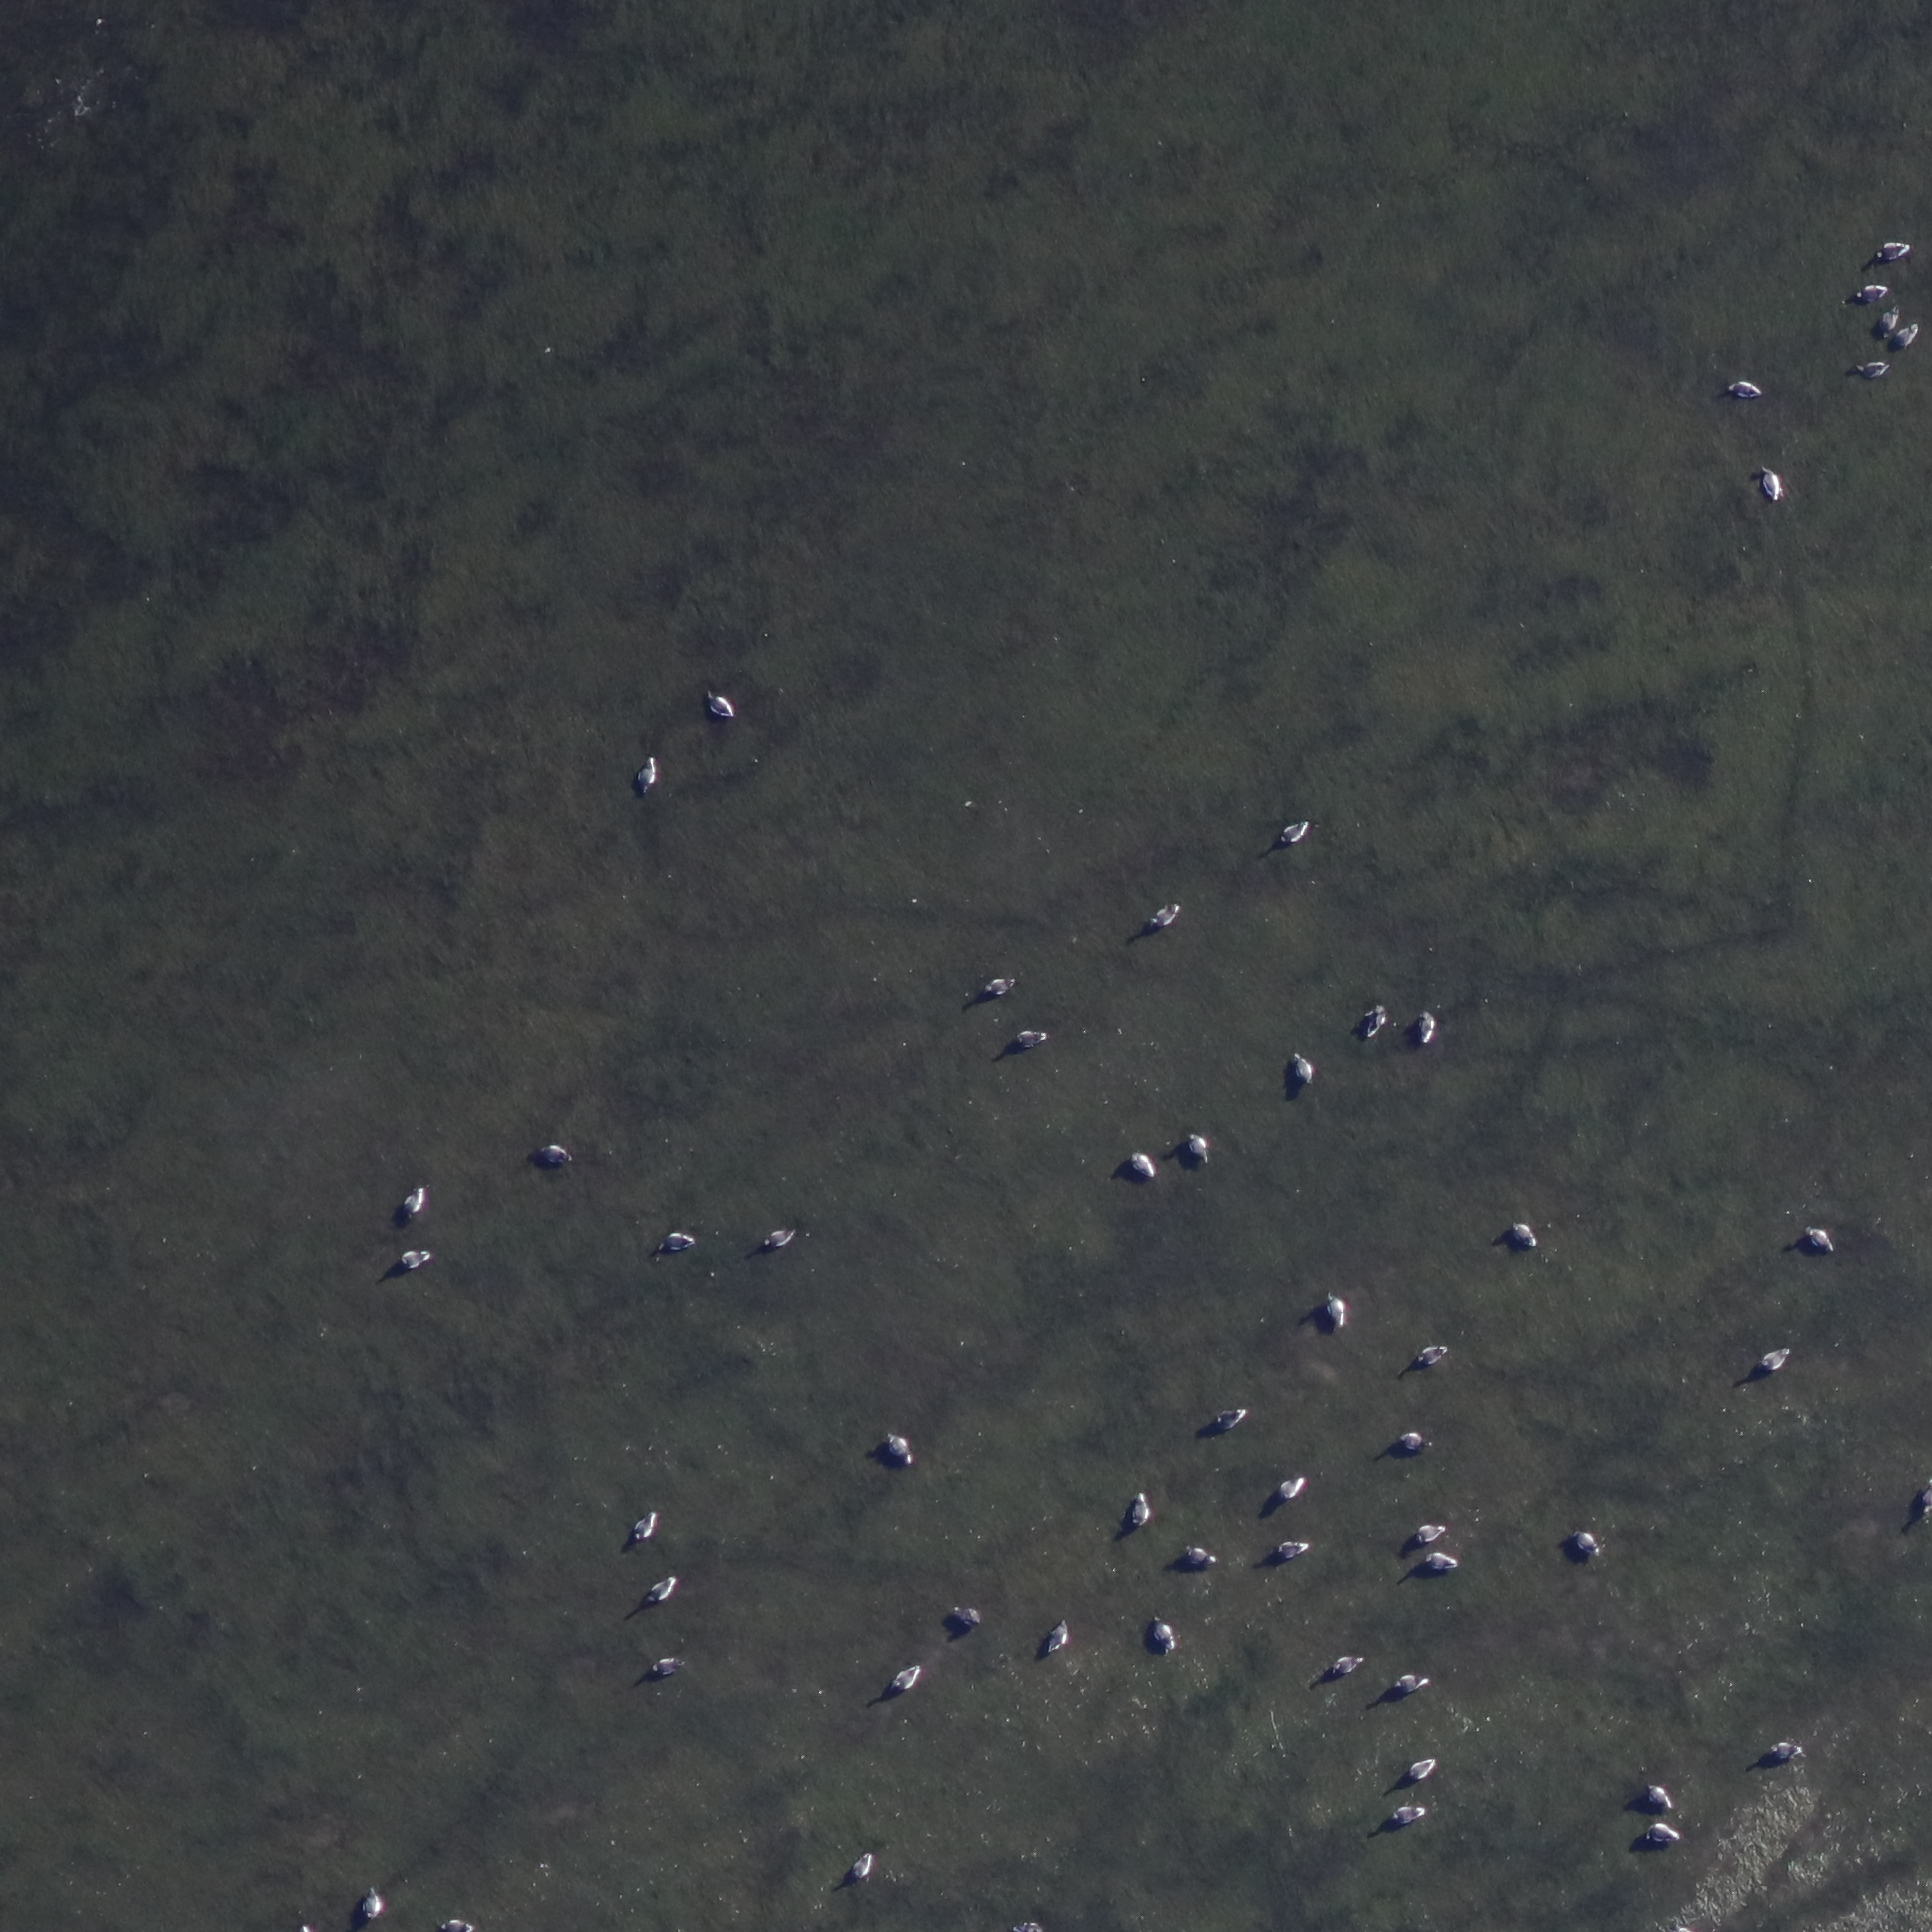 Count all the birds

57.